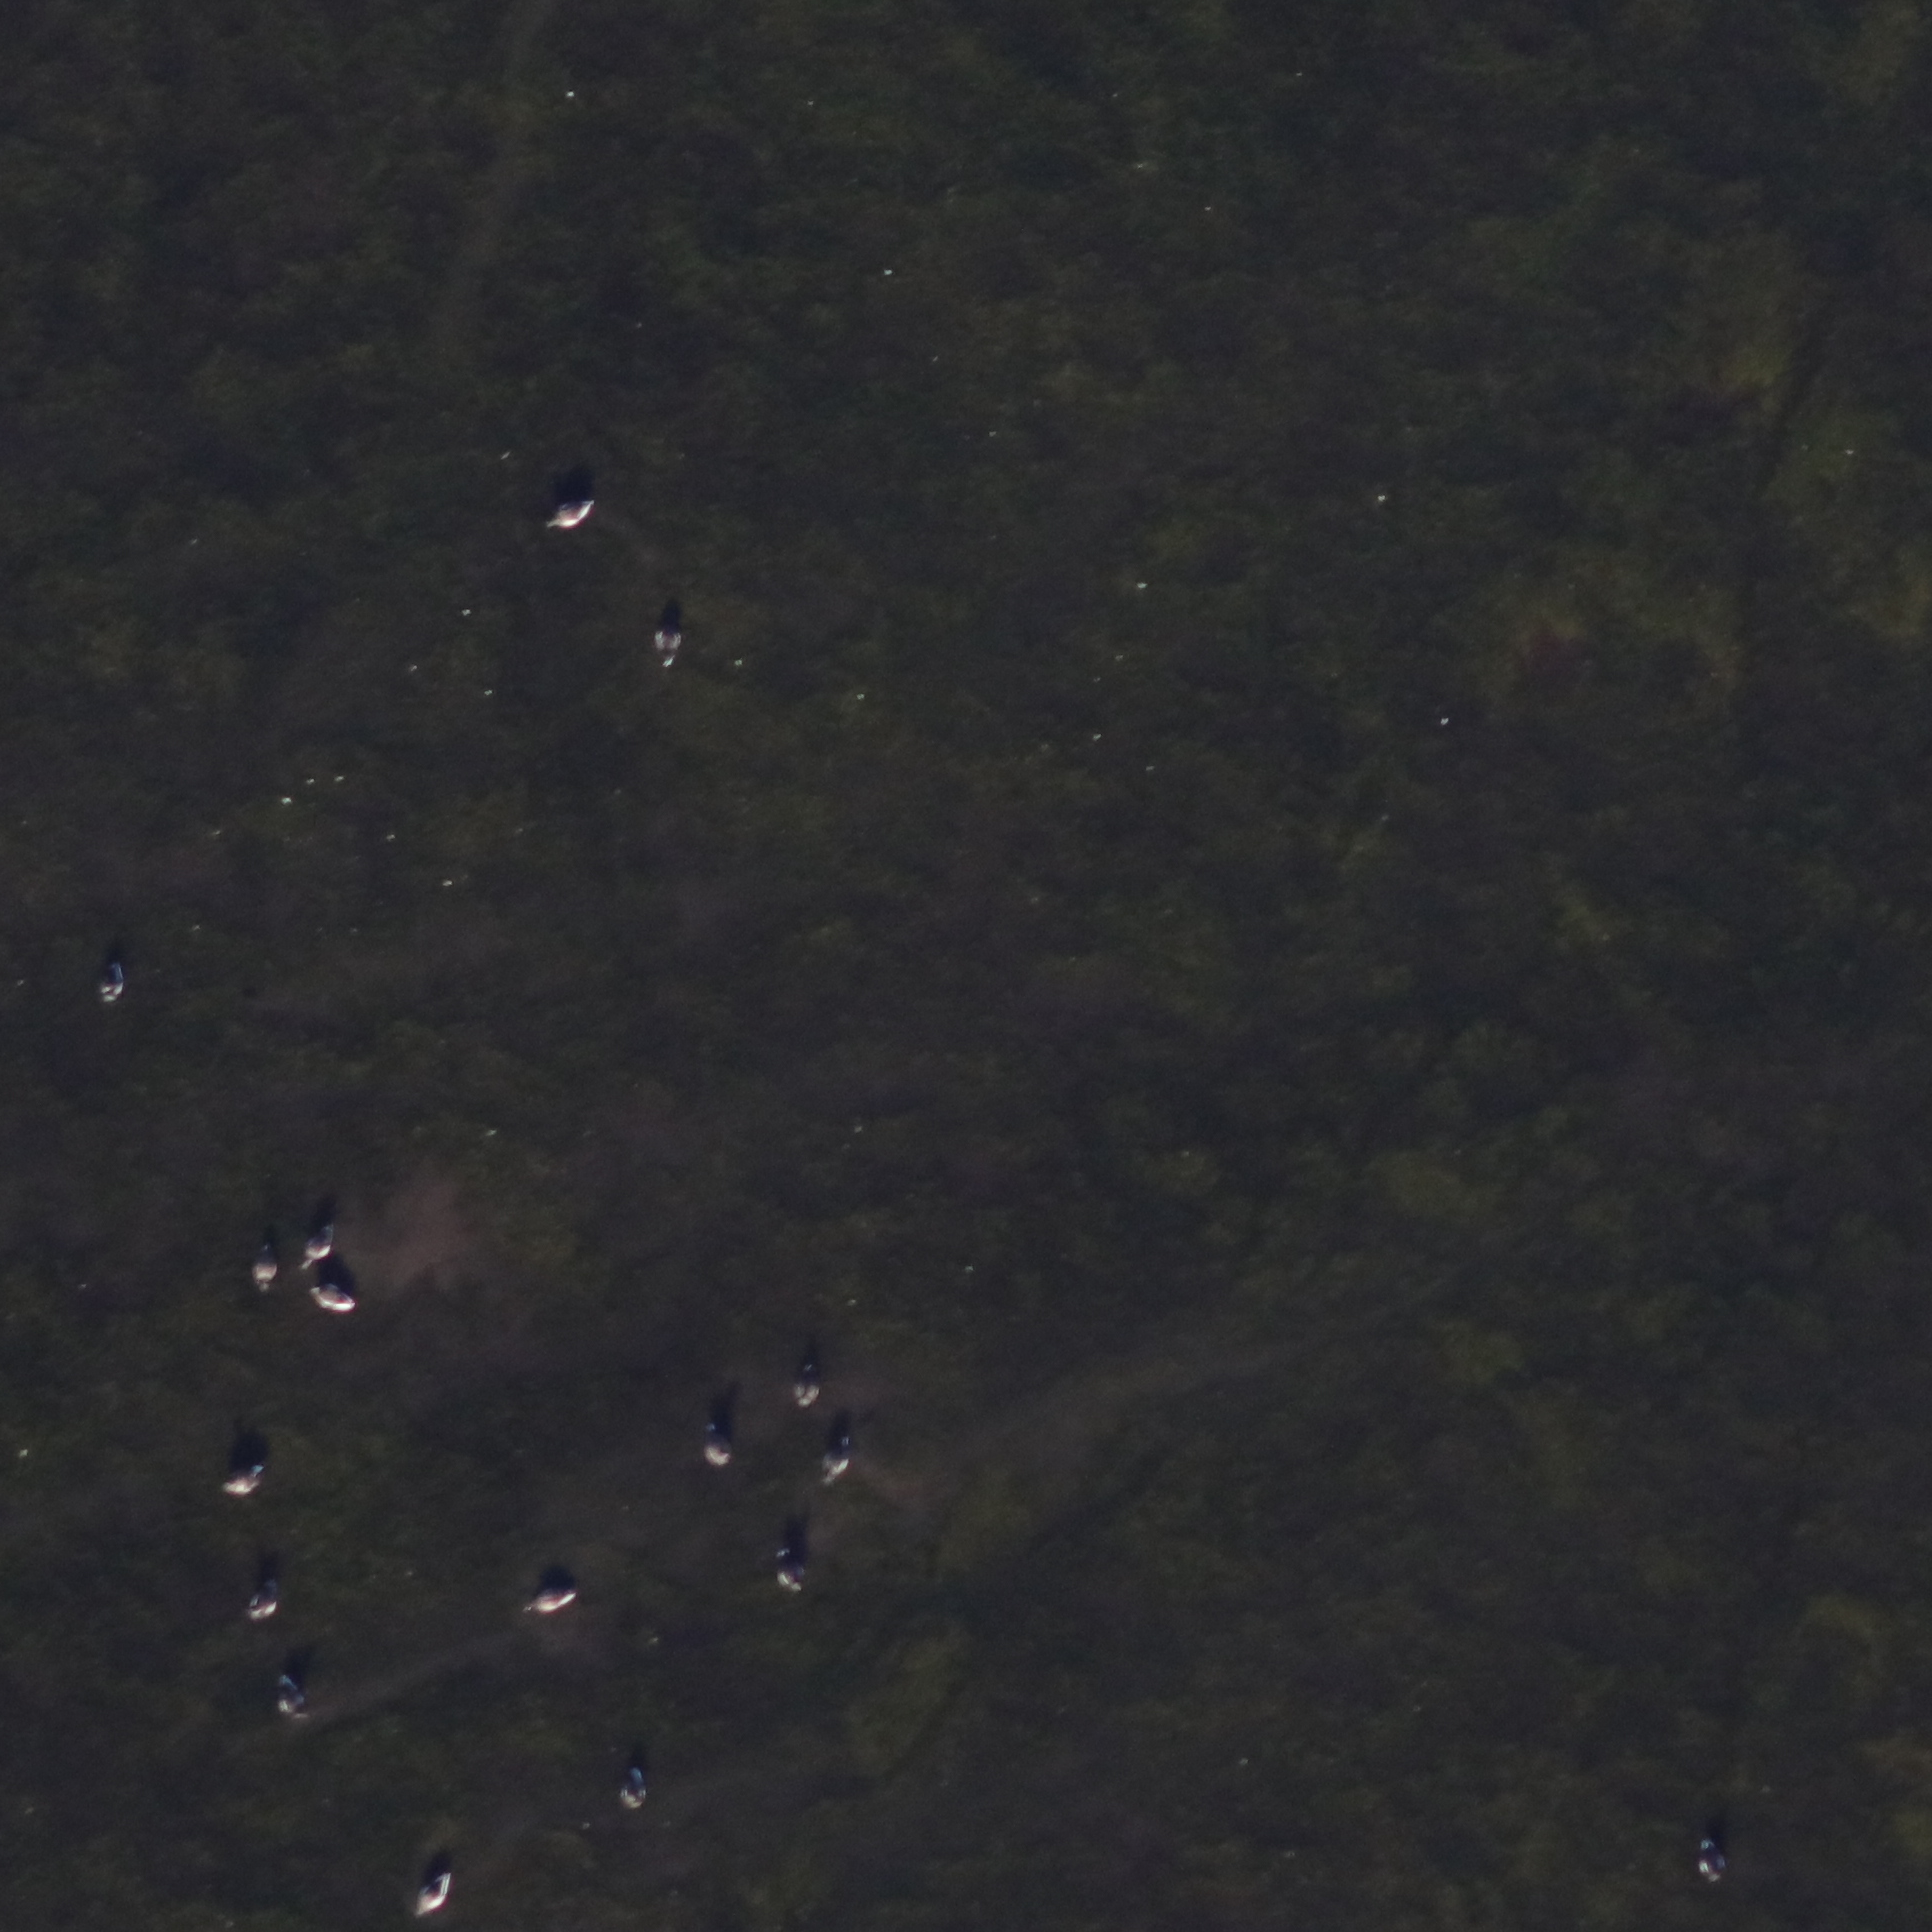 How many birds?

17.